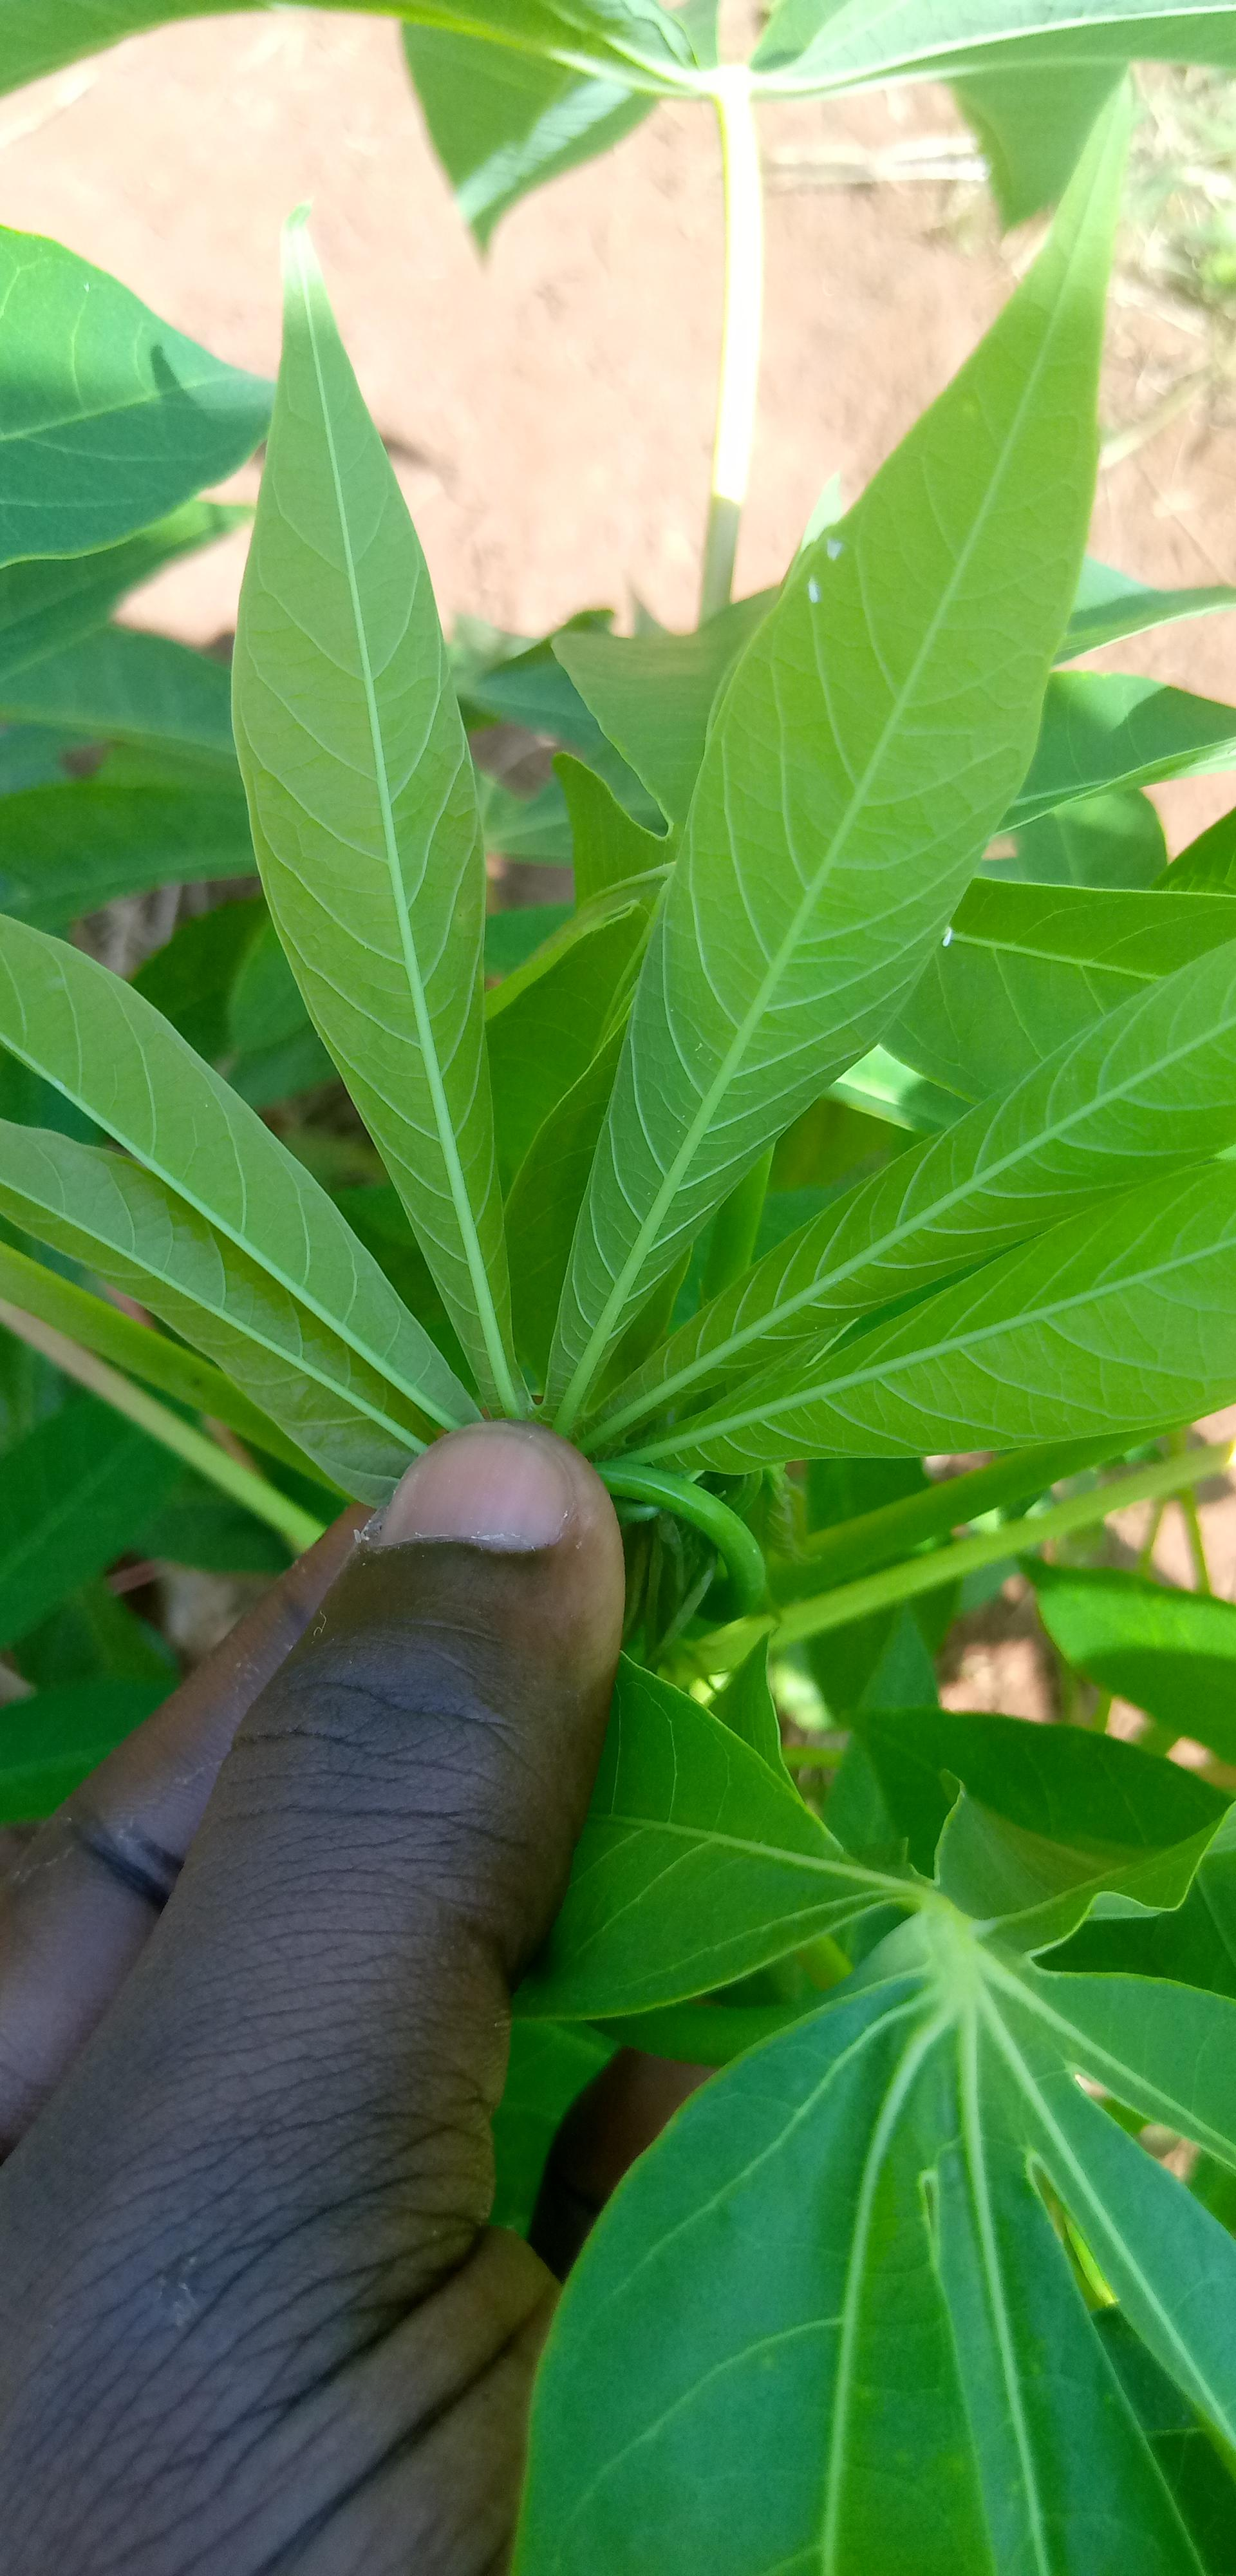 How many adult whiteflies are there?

3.